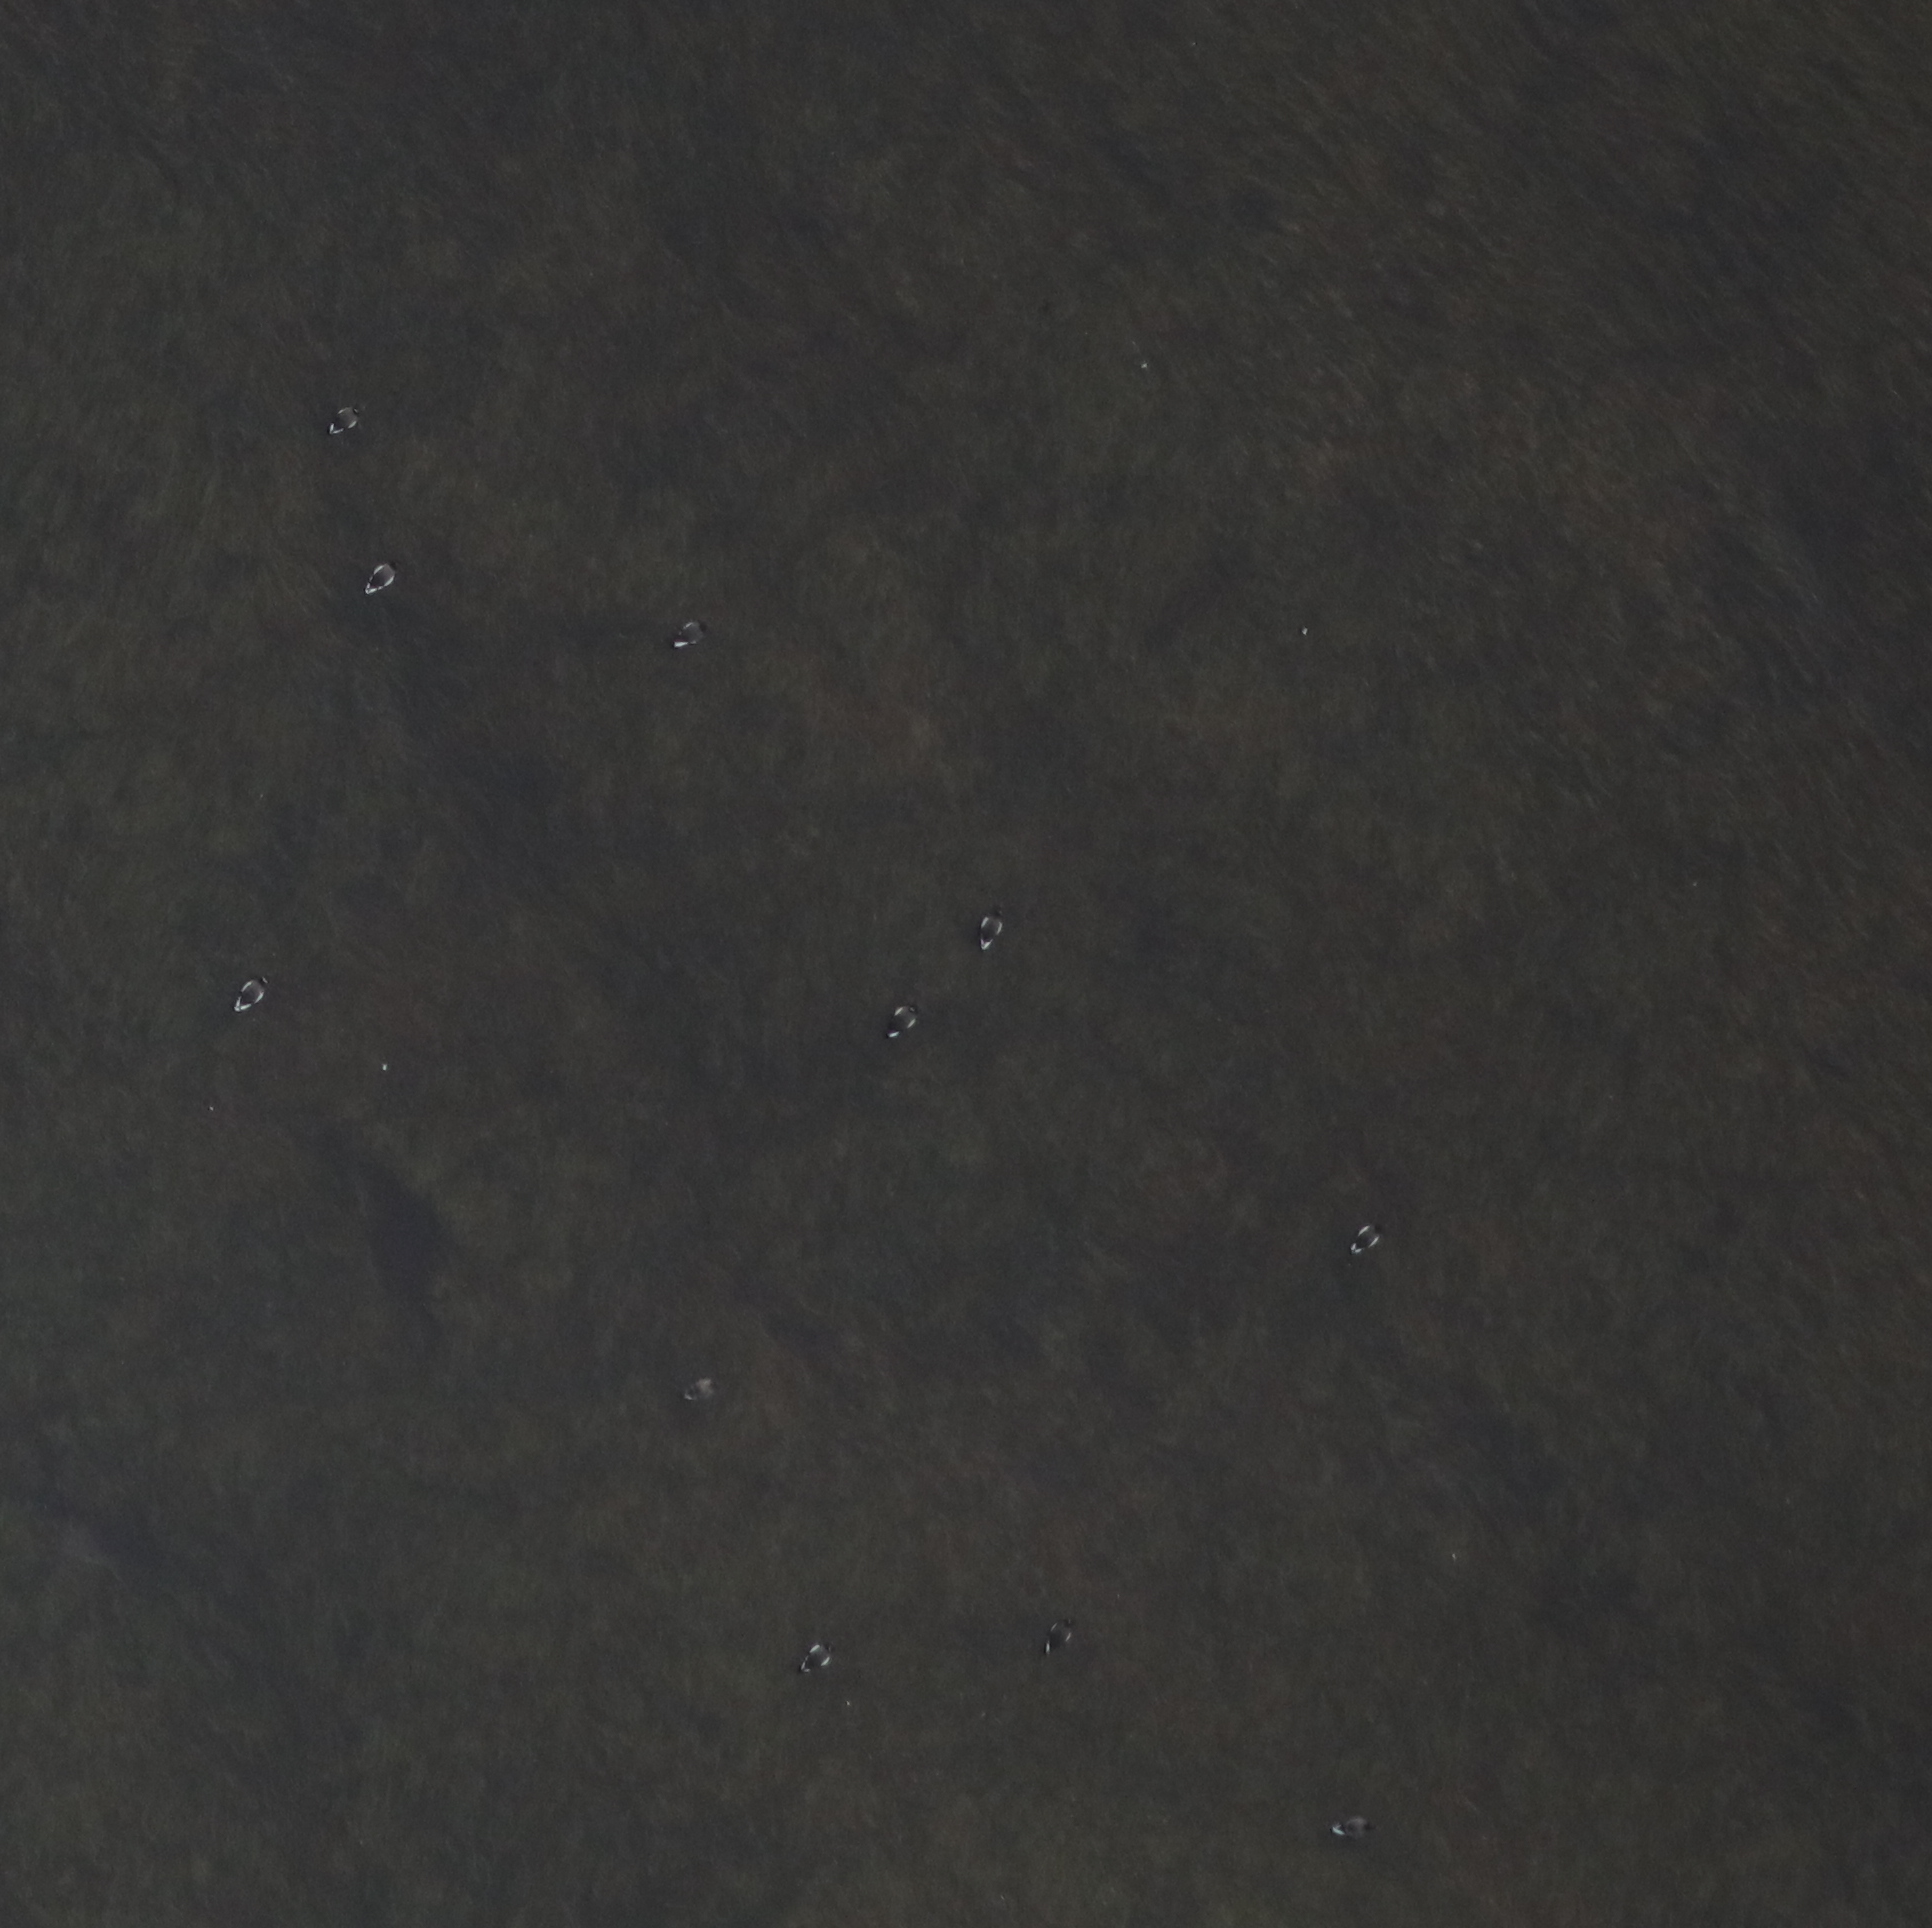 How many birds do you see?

11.